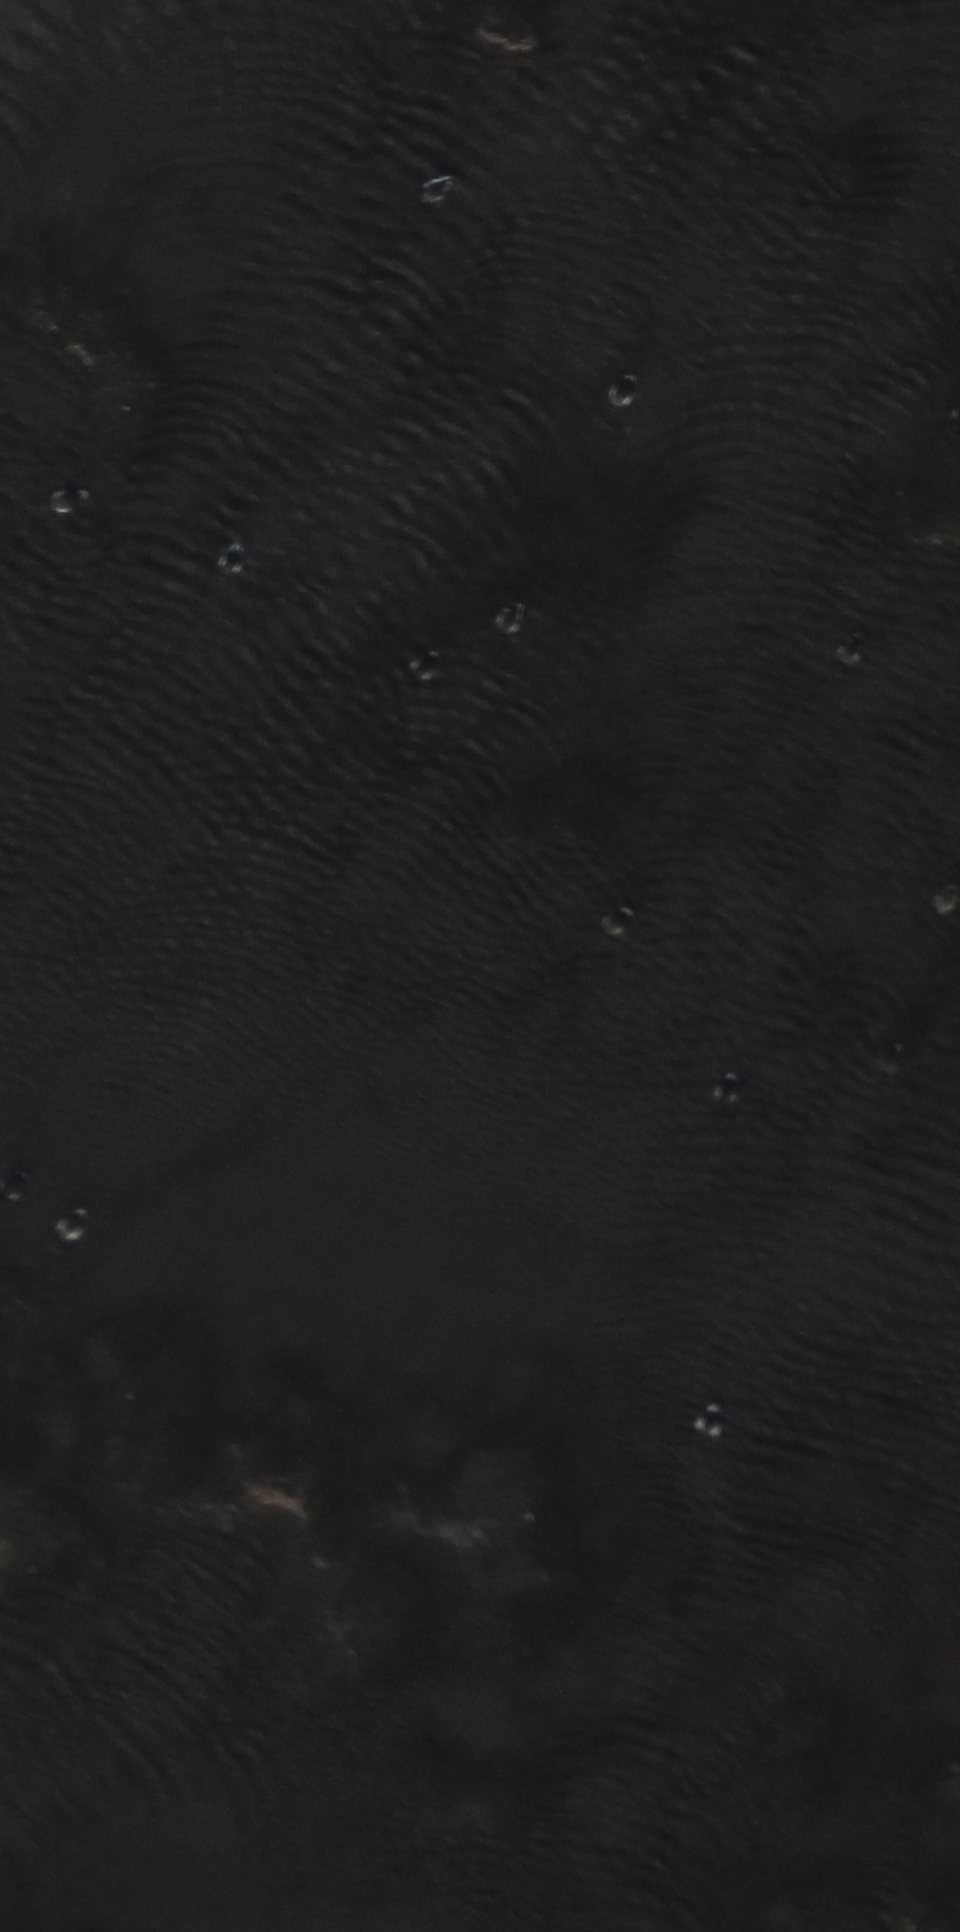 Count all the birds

12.